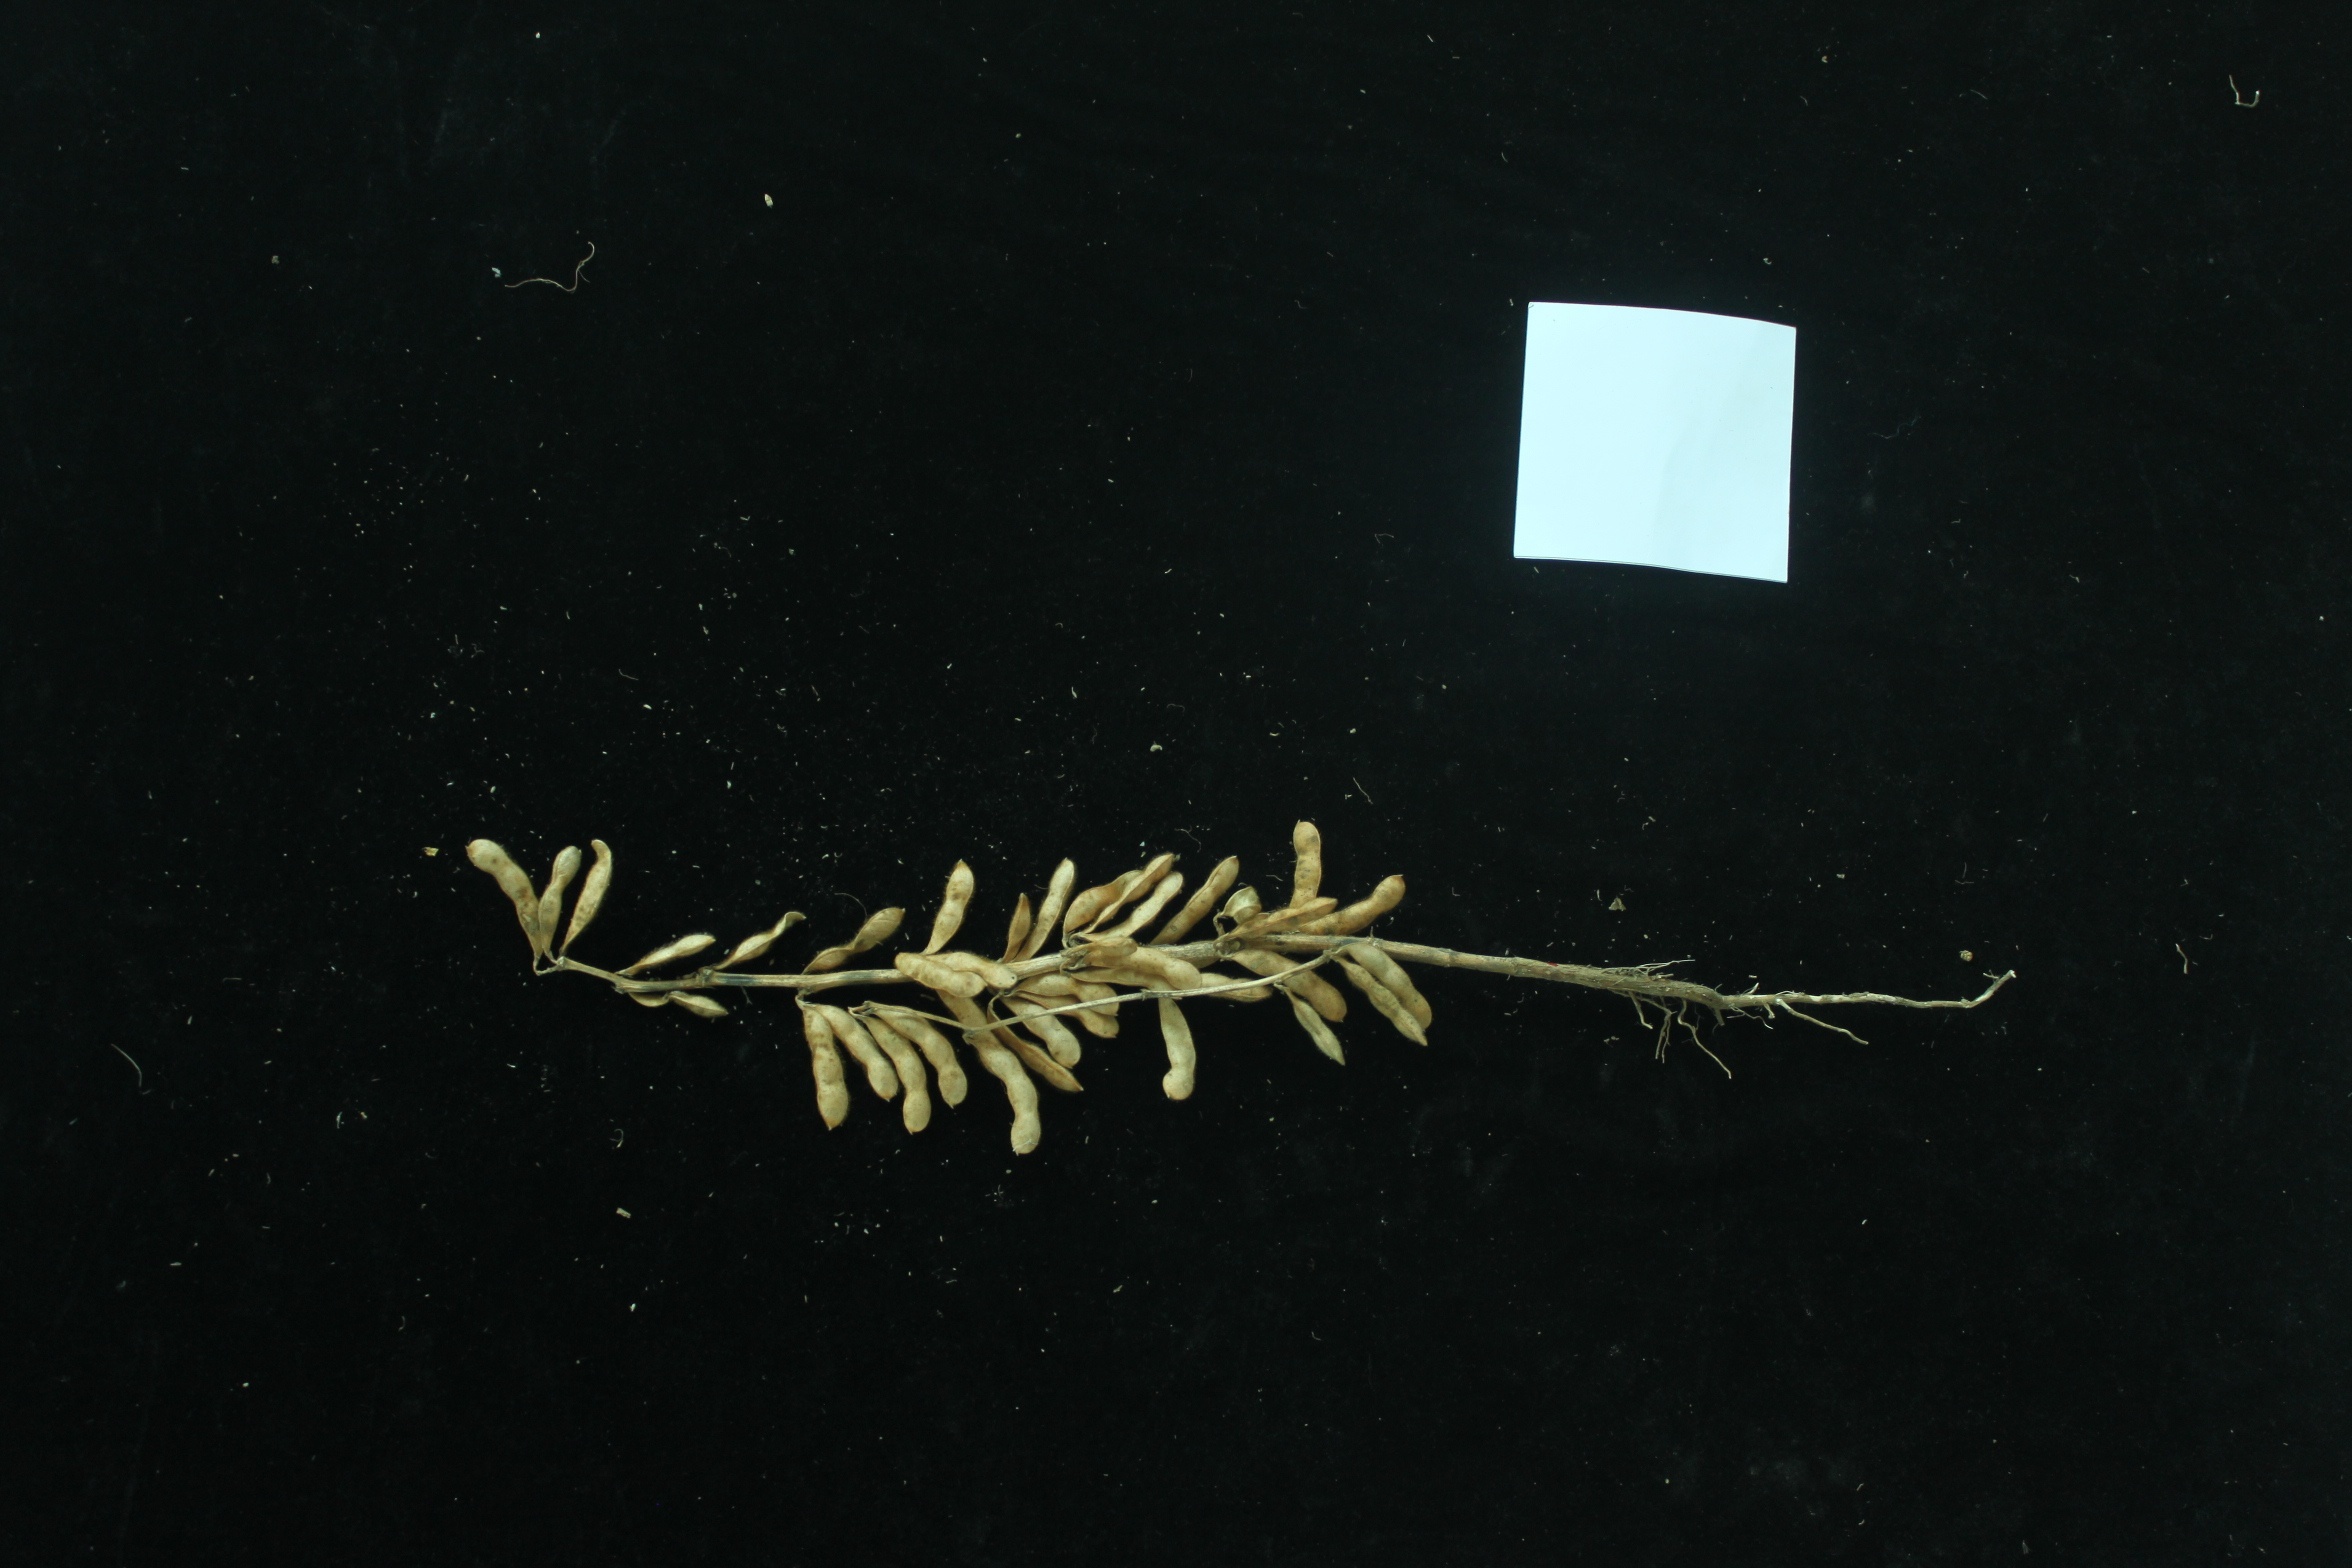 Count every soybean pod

36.